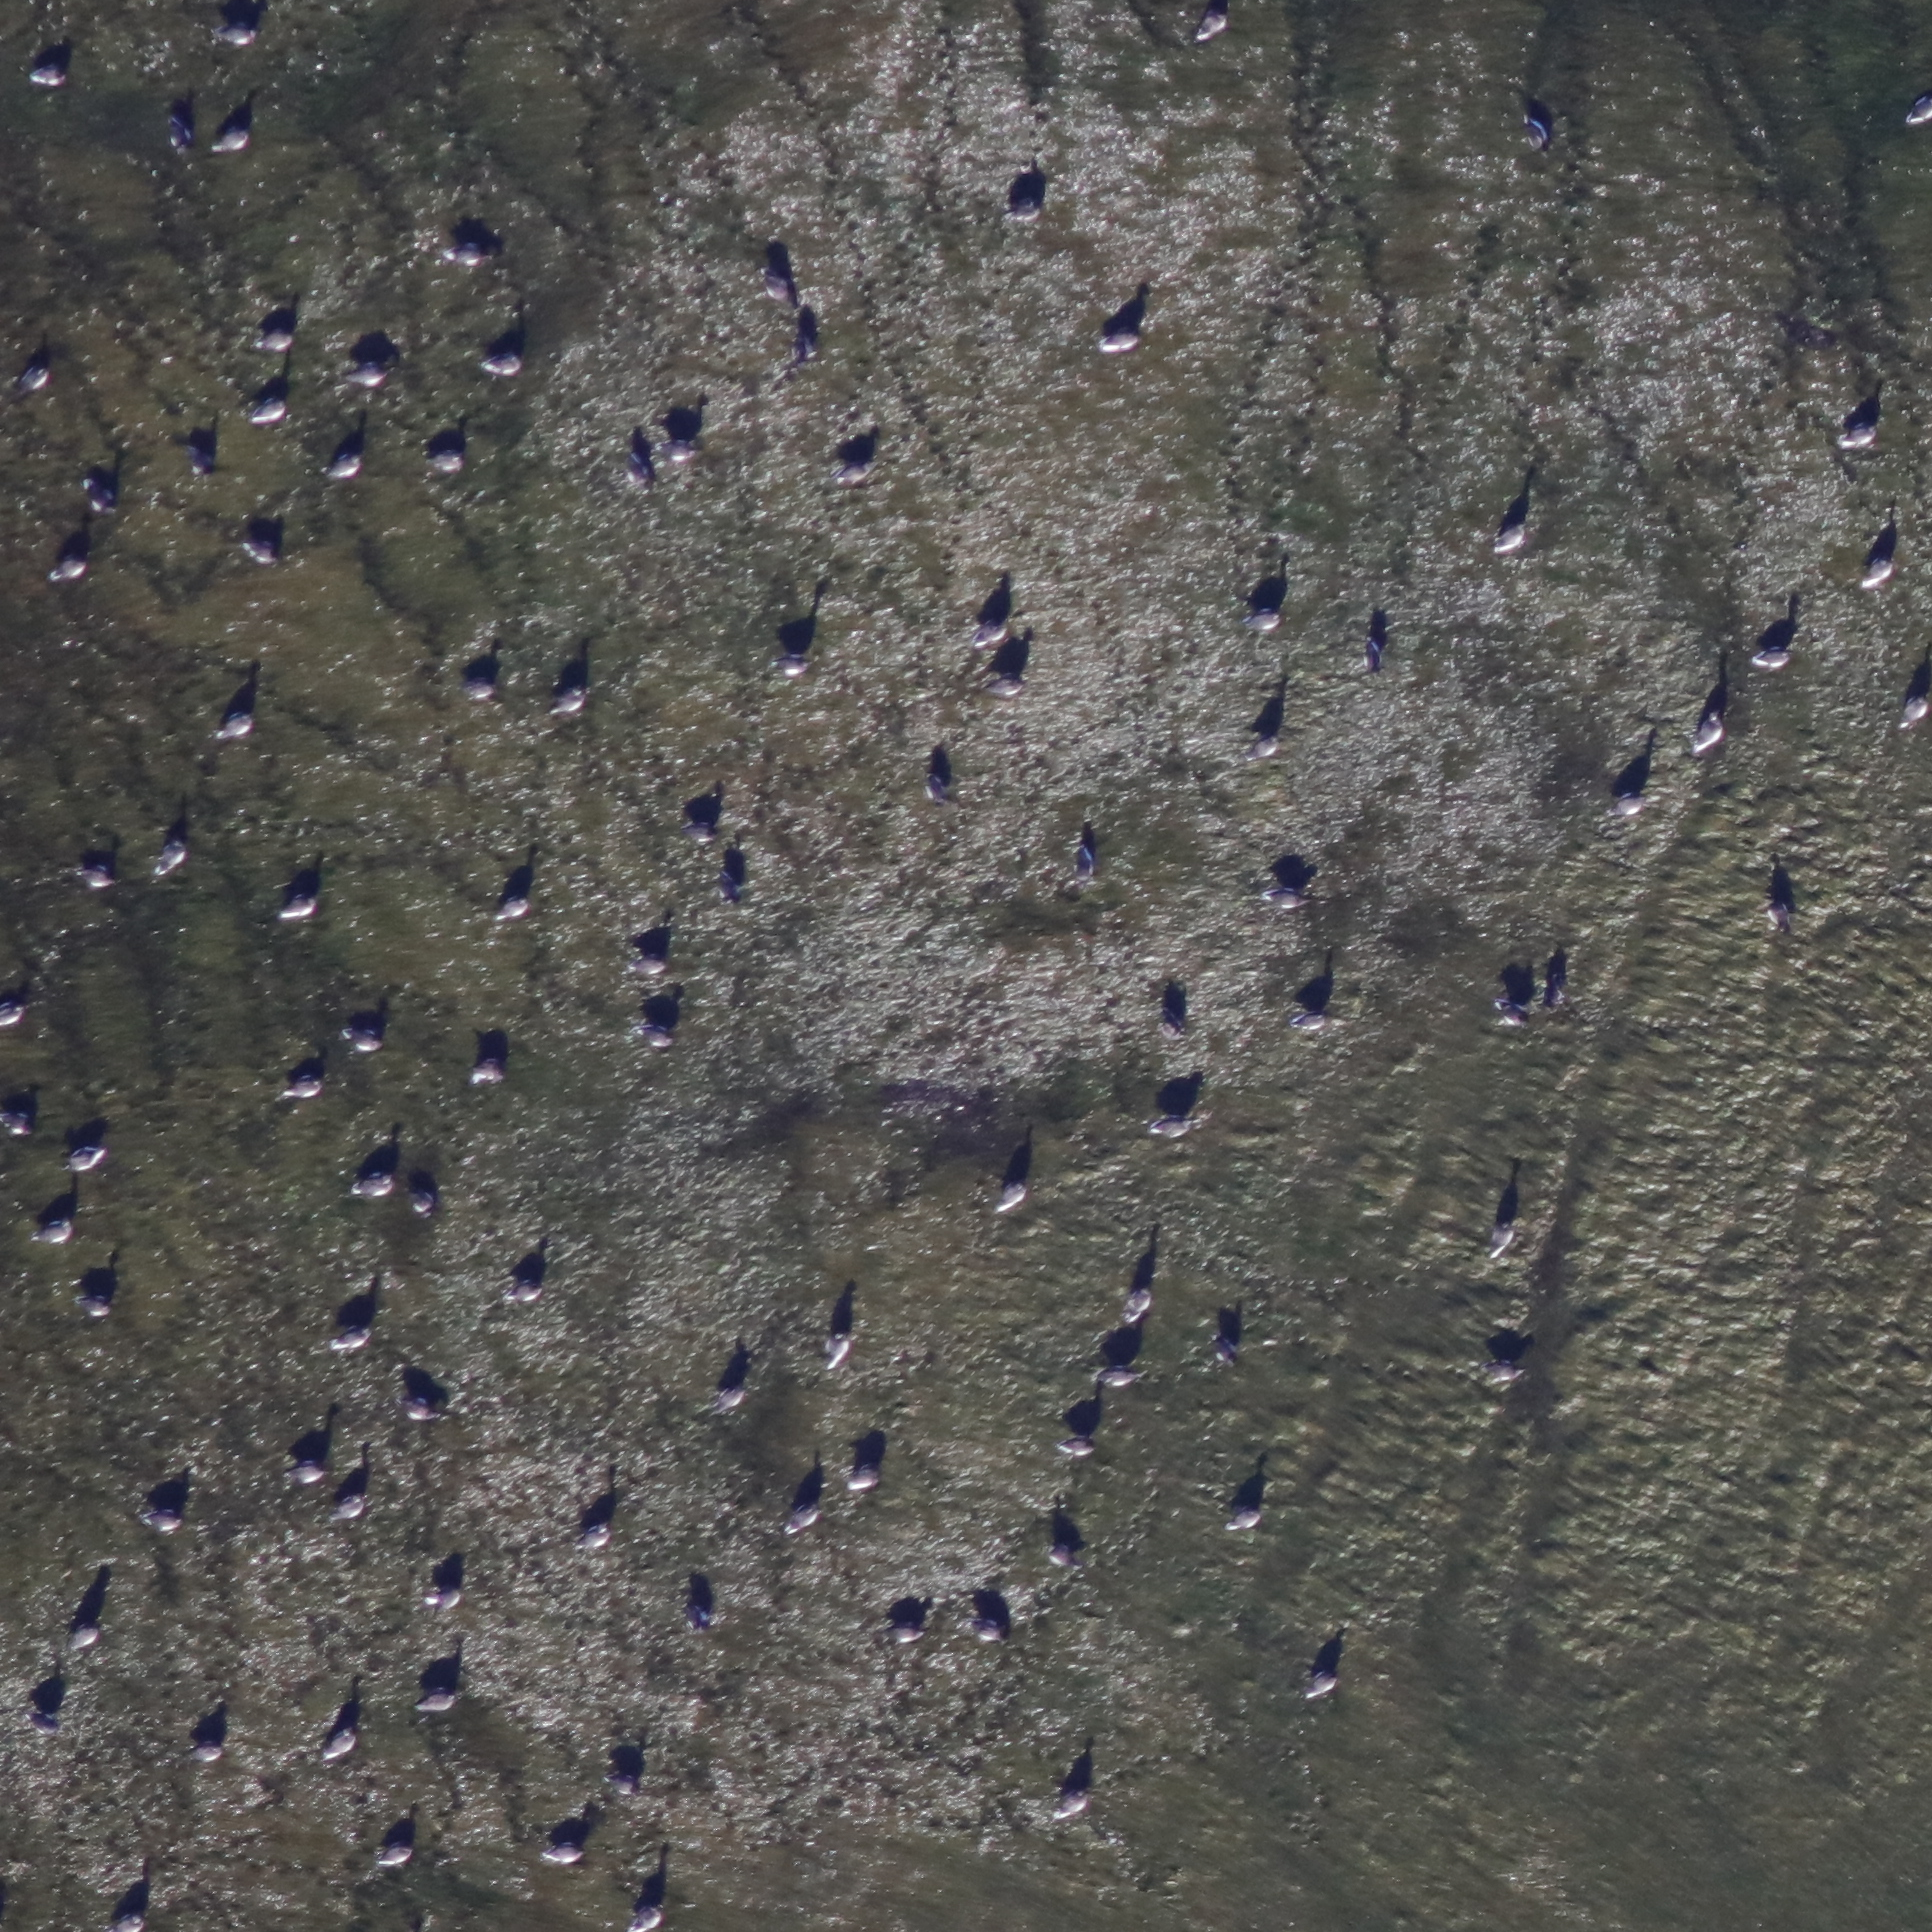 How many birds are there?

106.